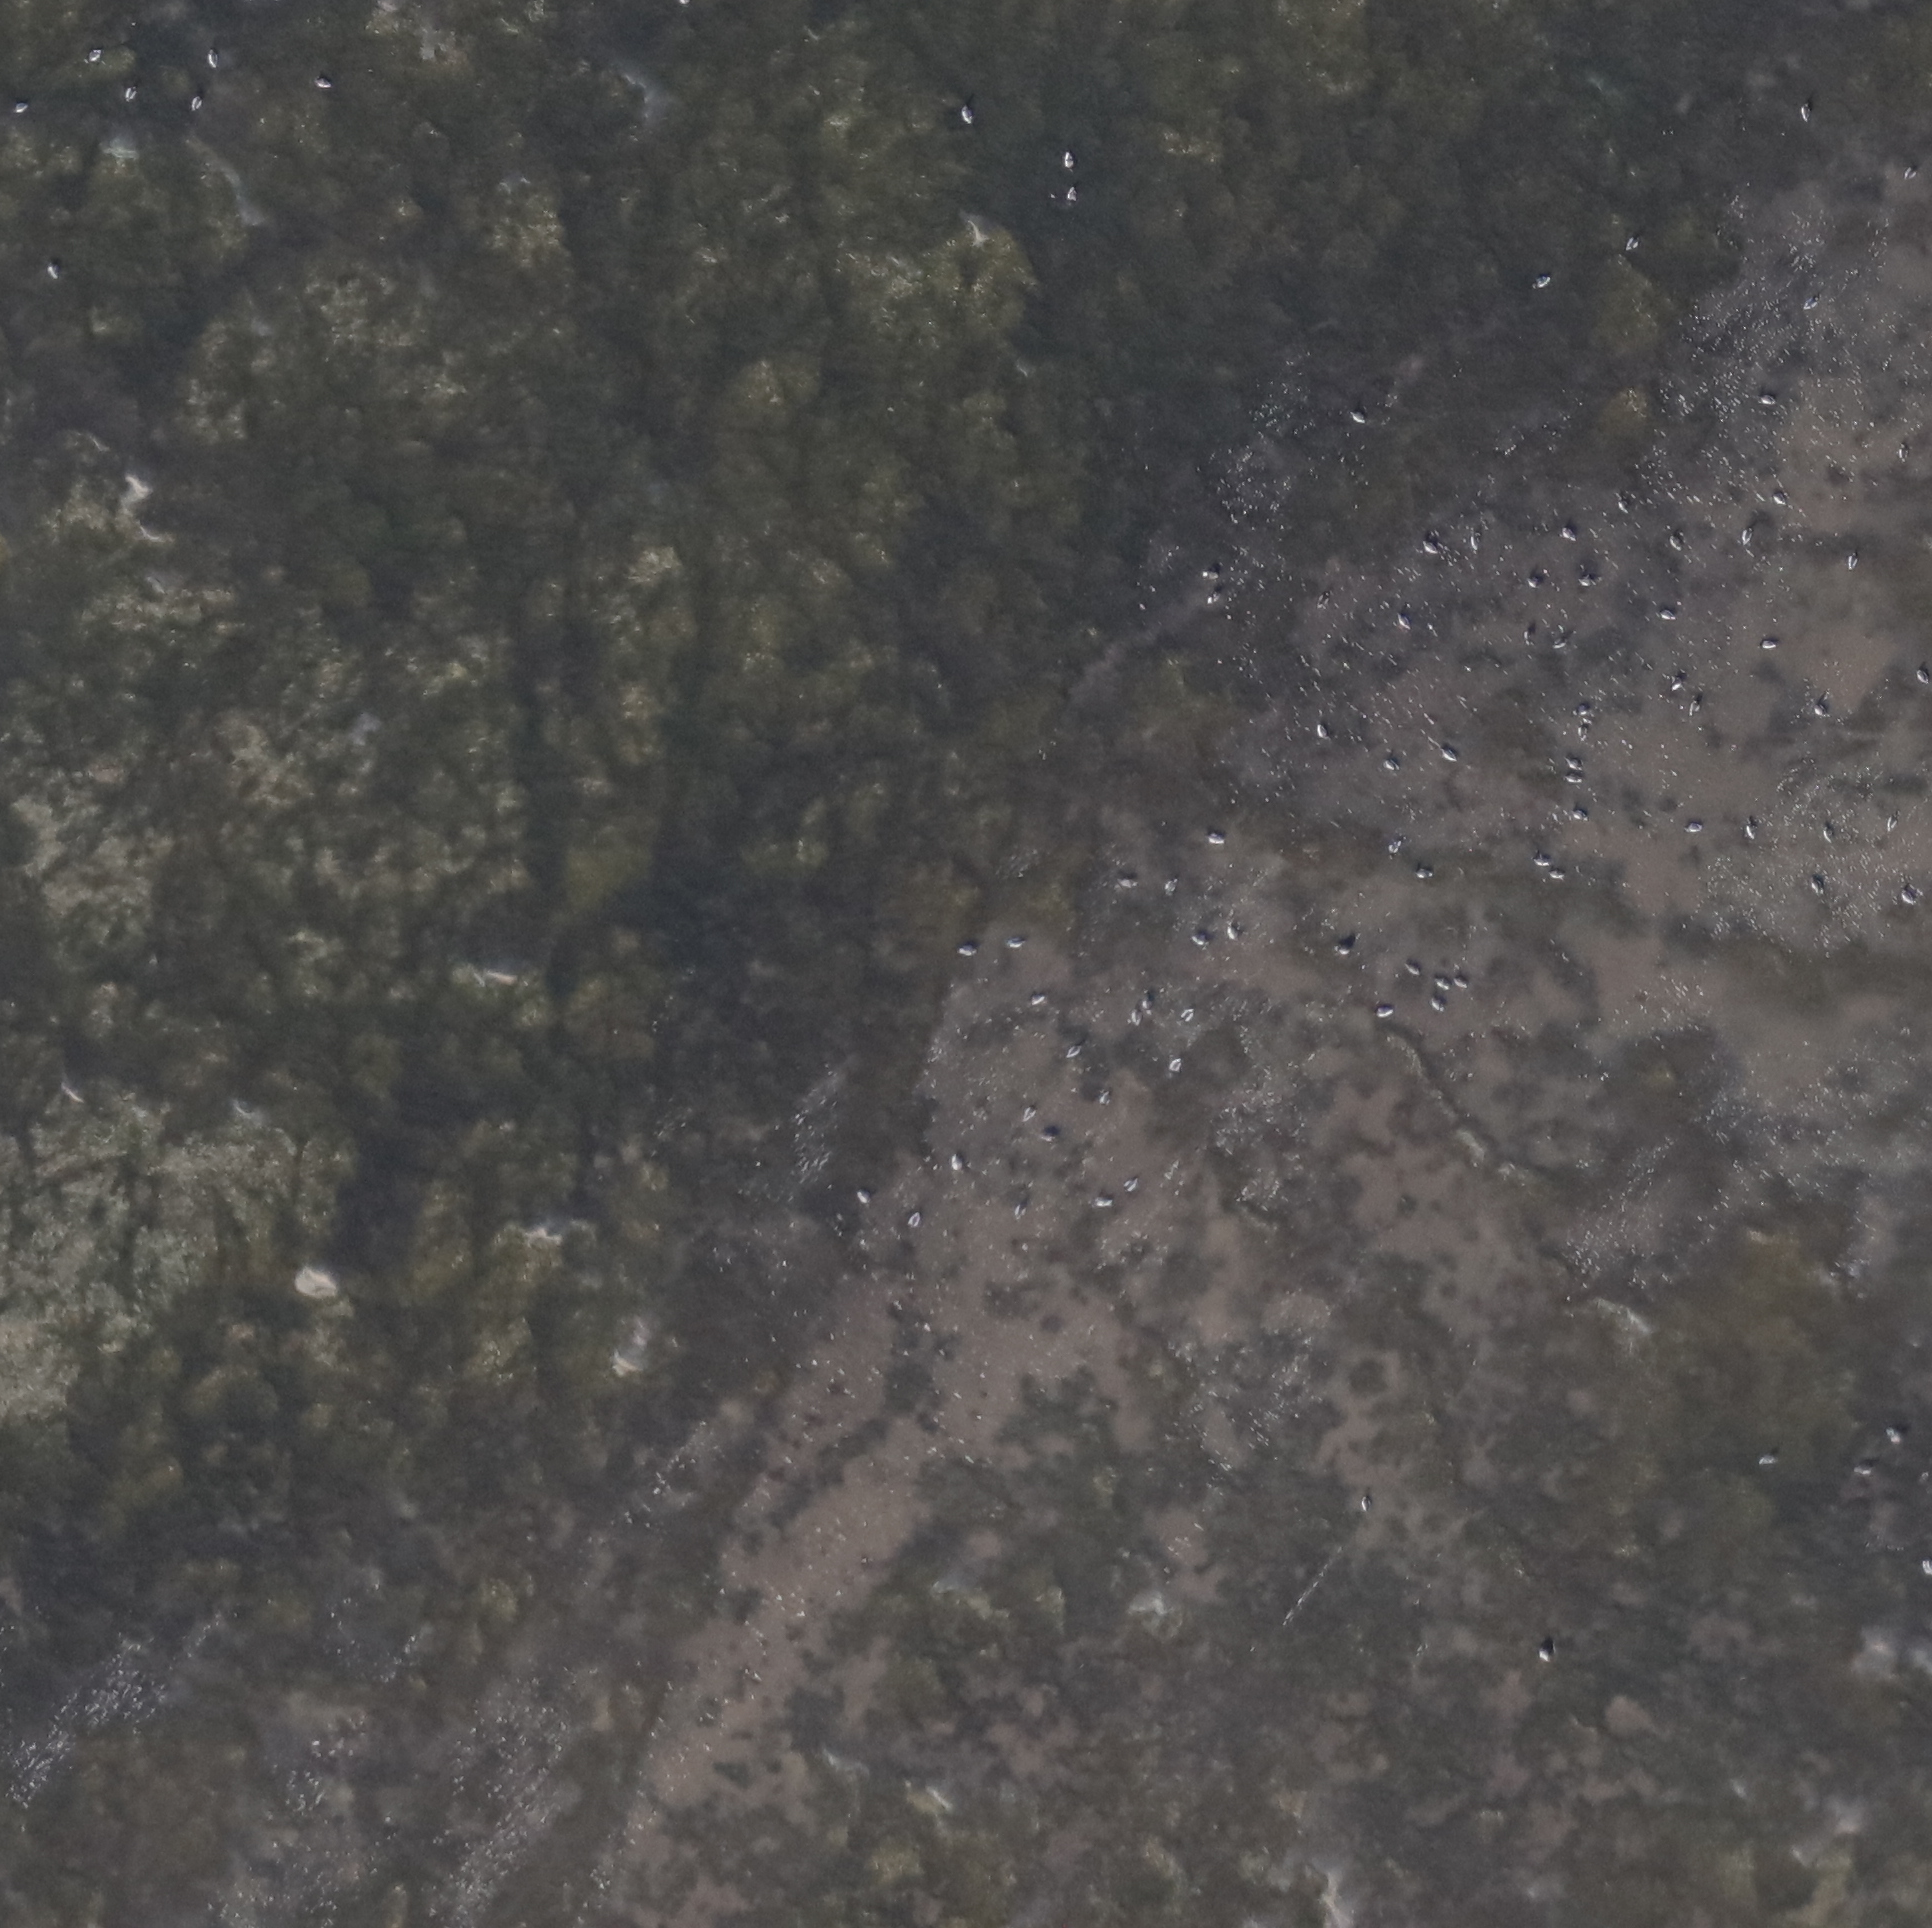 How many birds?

91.